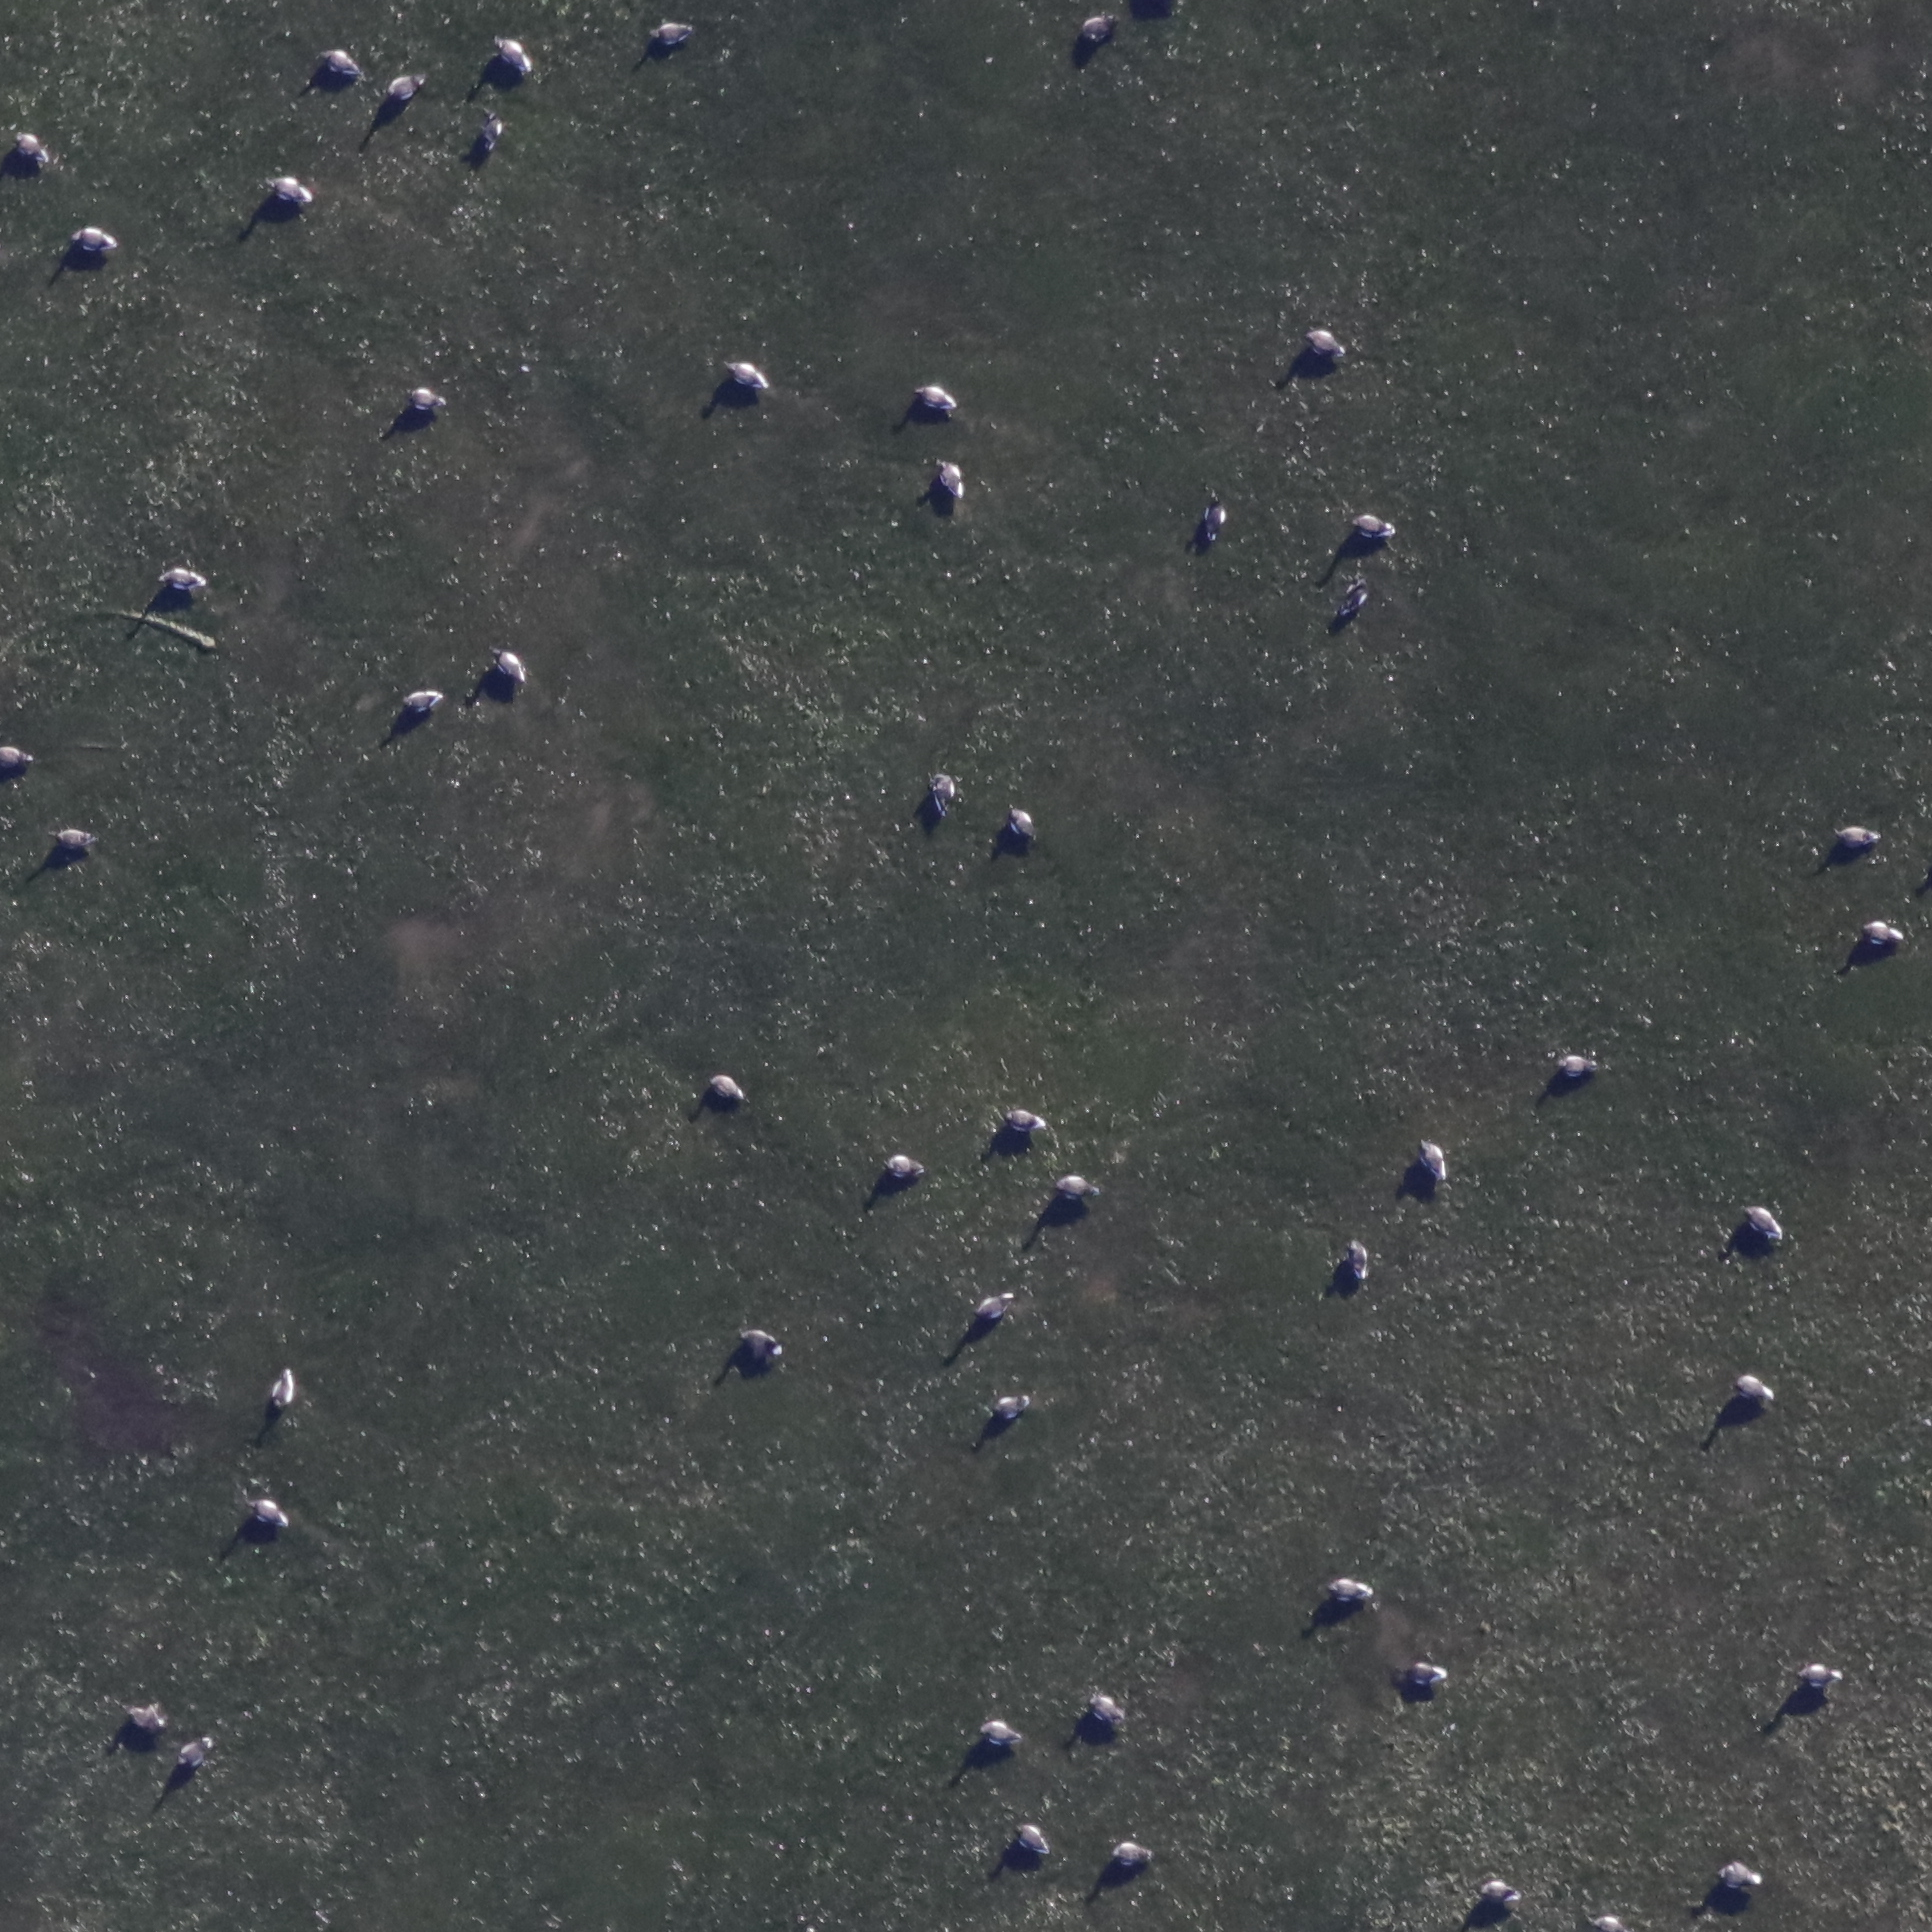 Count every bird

52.